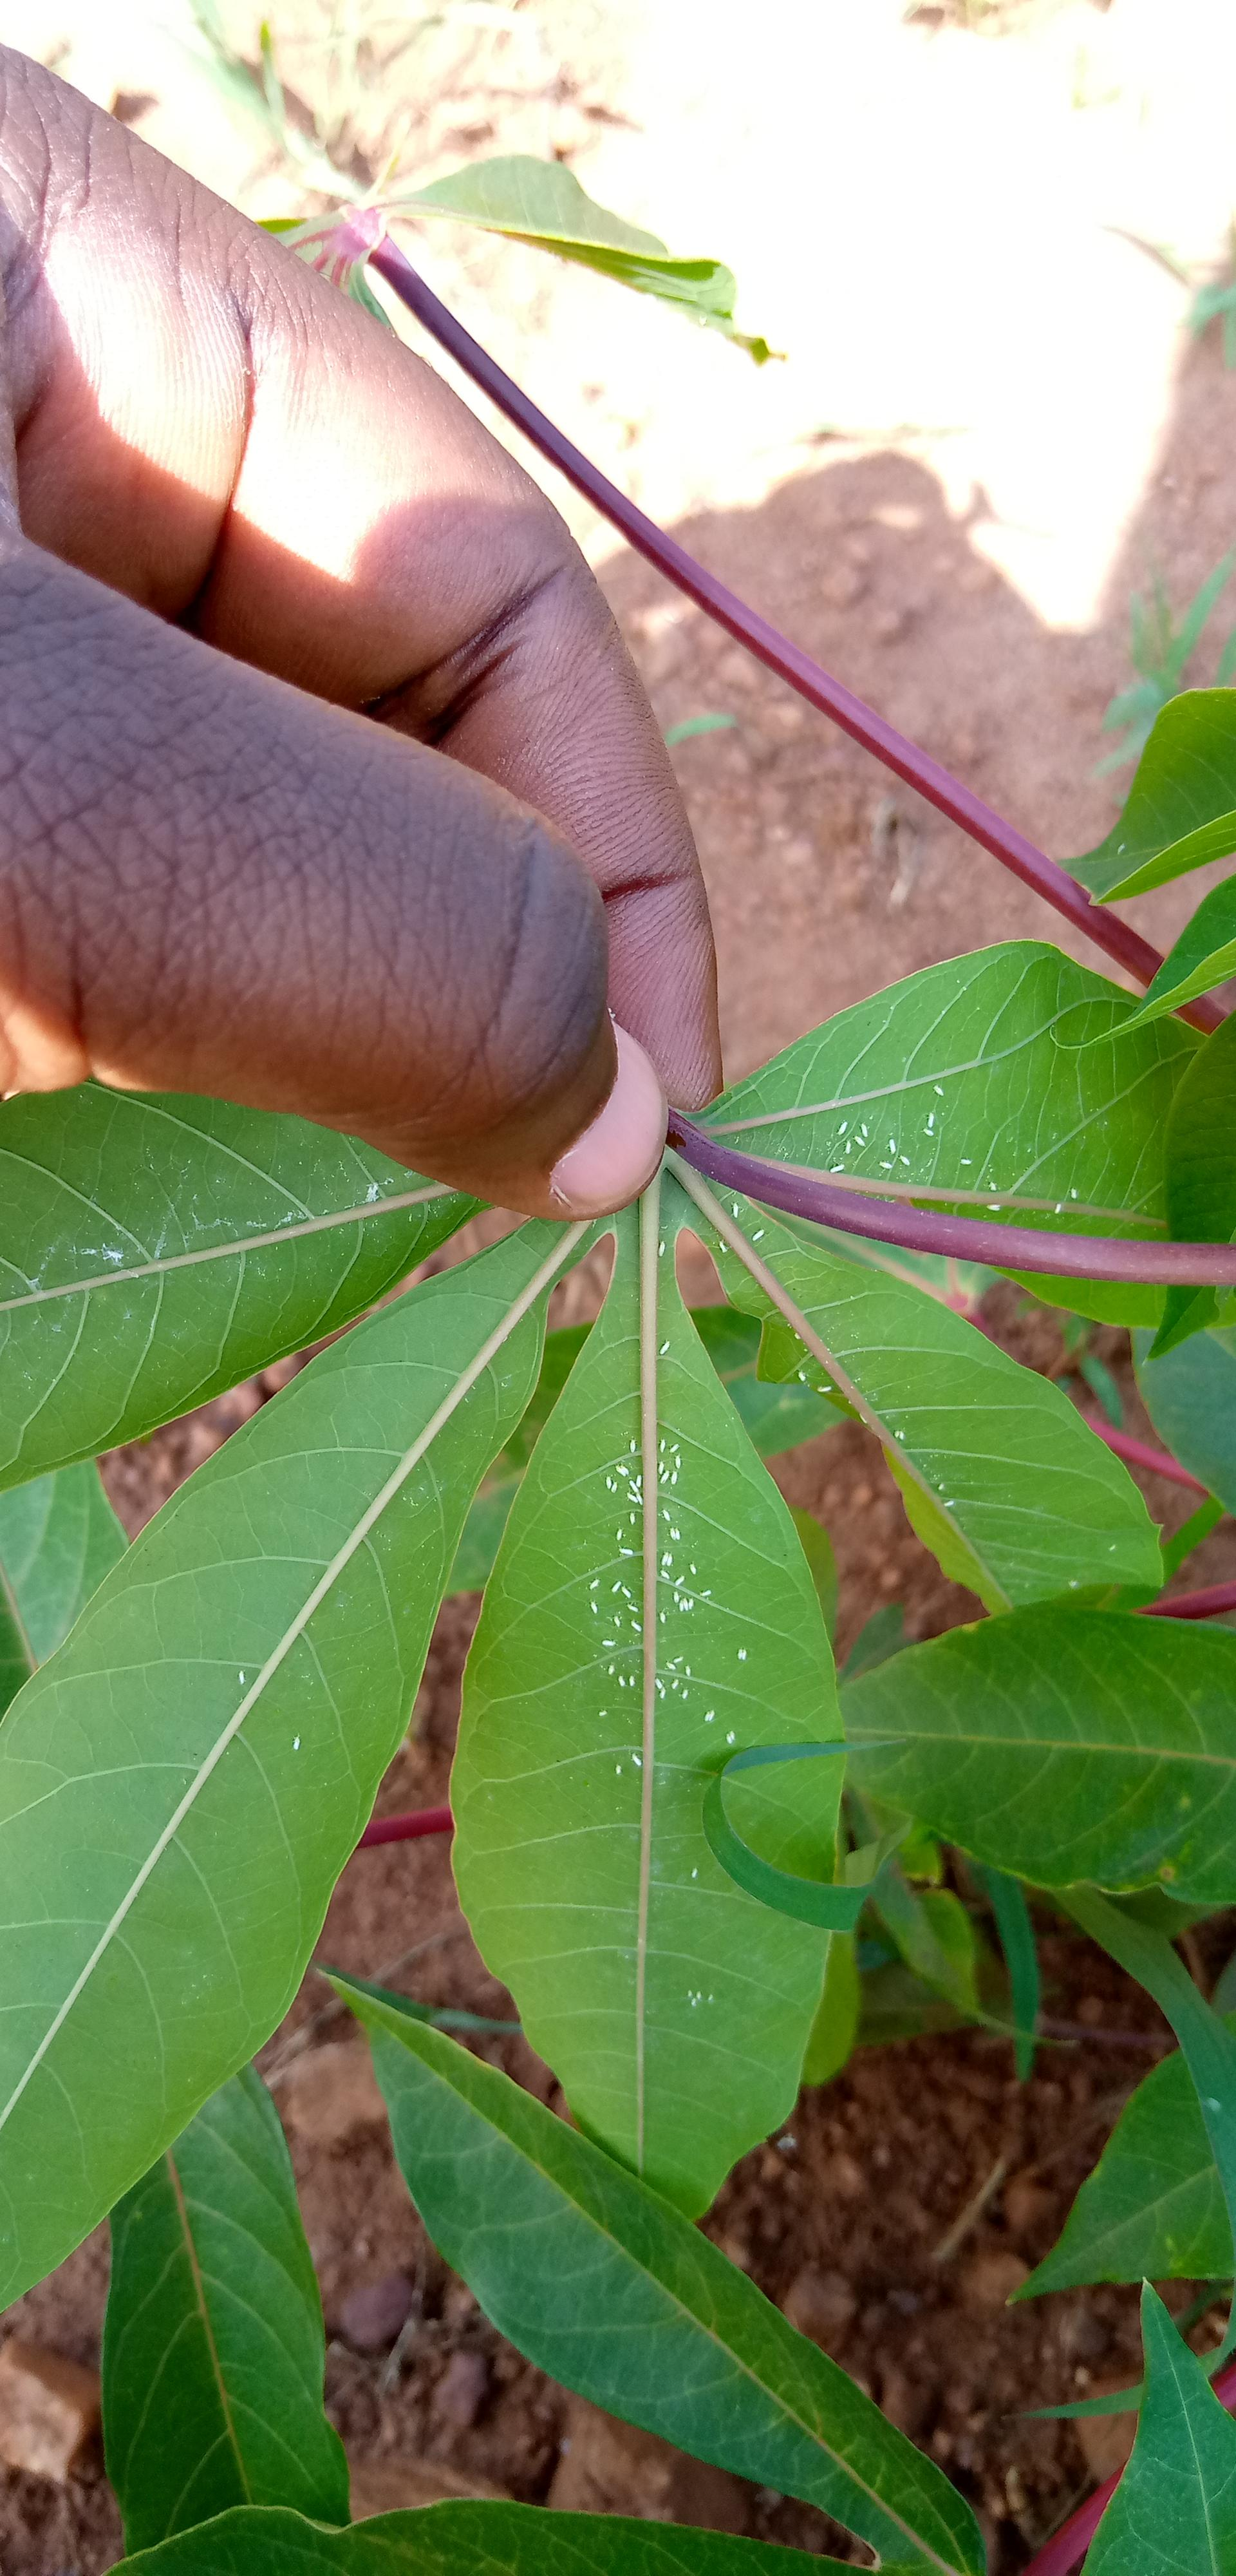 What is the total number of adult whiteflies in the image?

95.